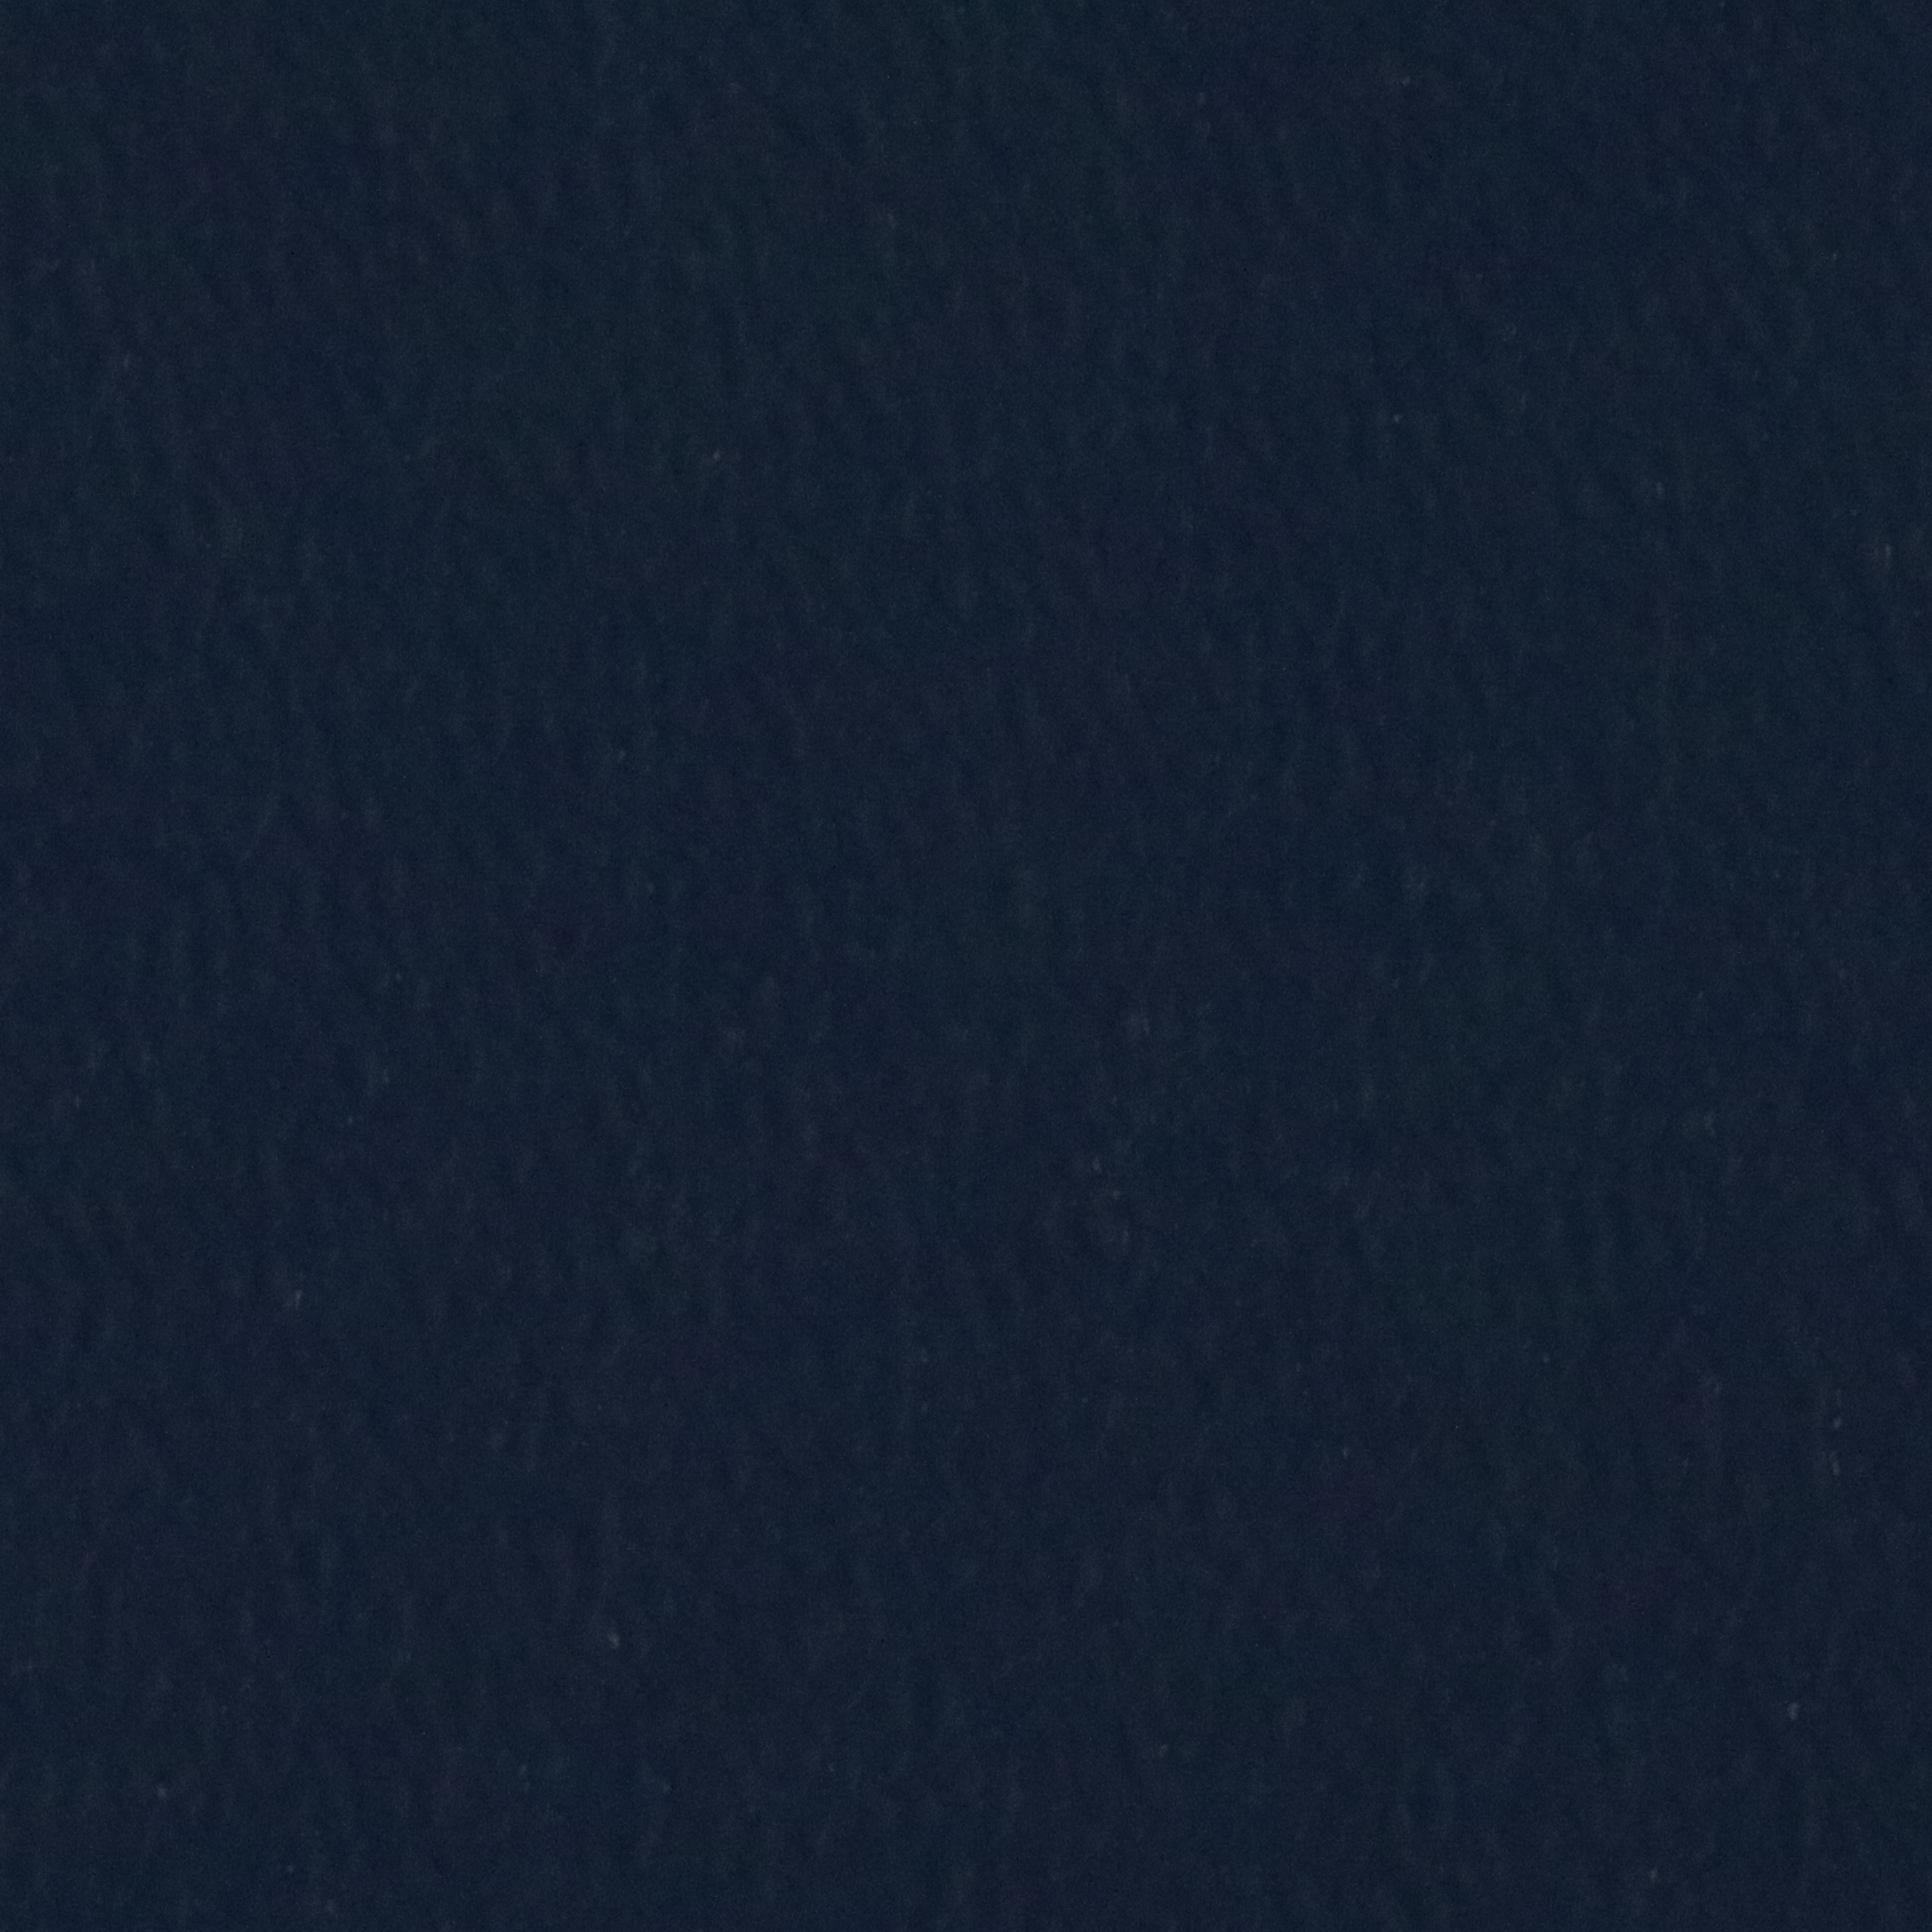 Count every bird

0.